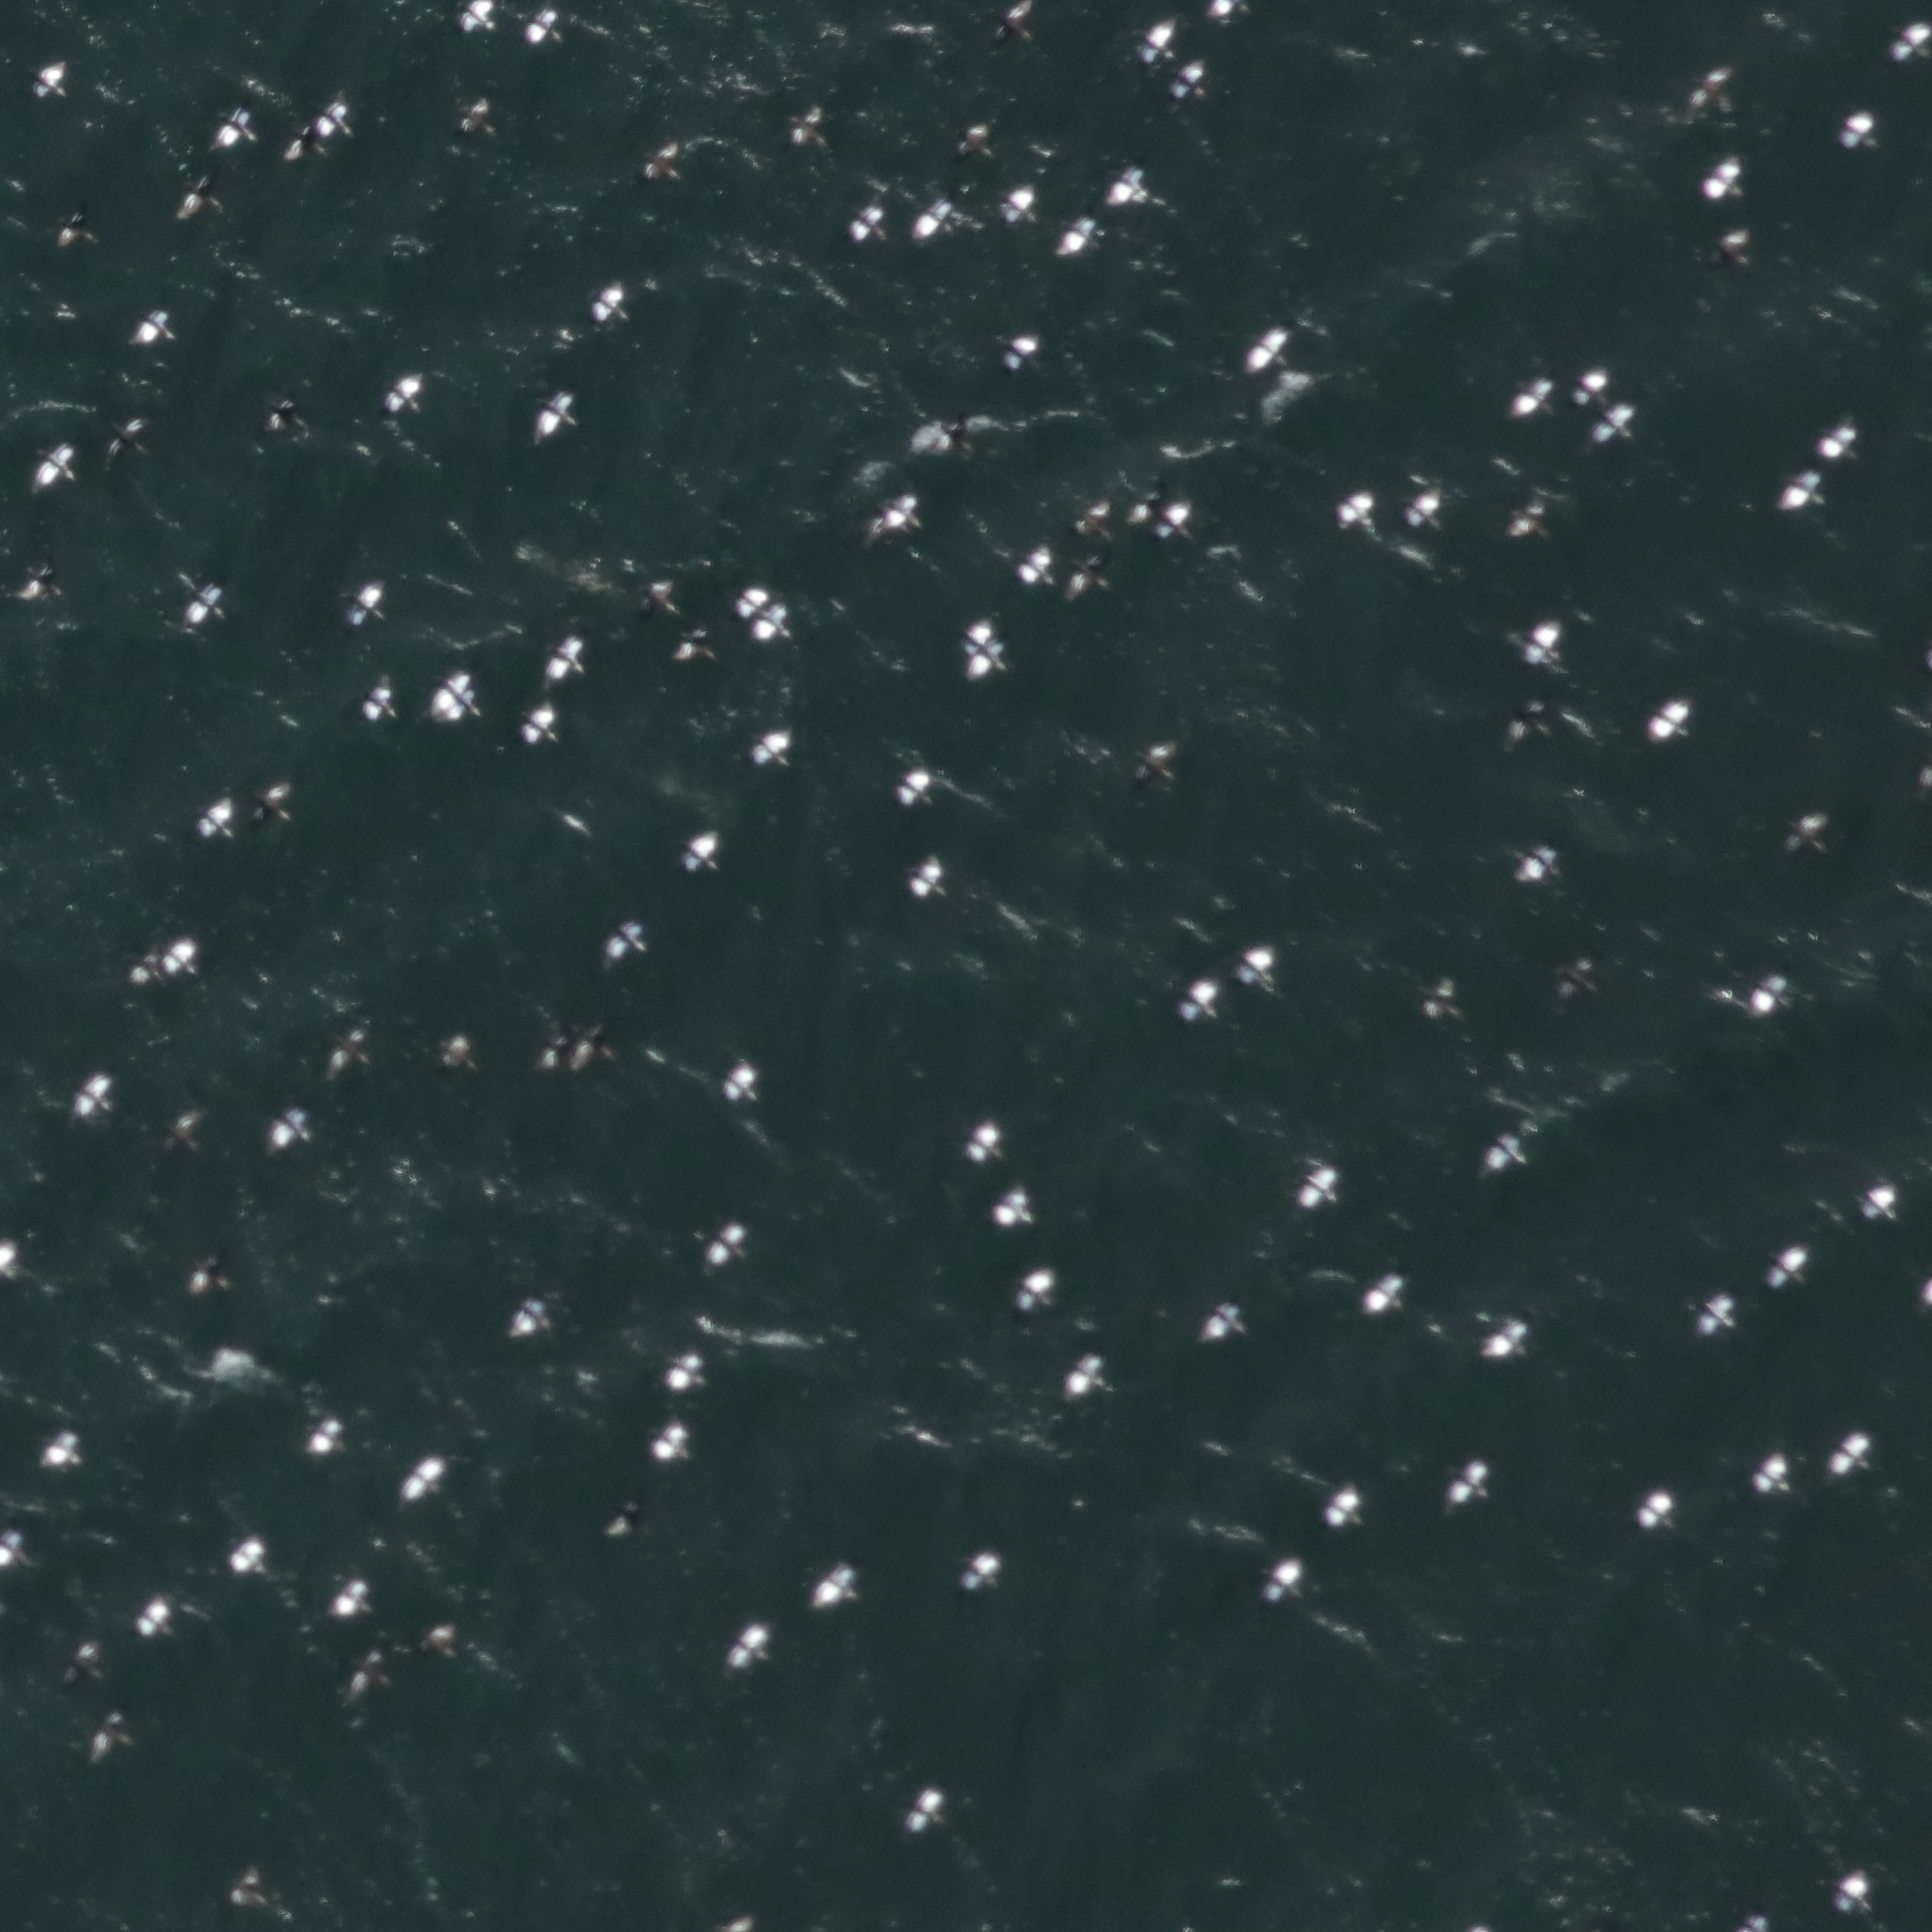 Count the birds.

134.